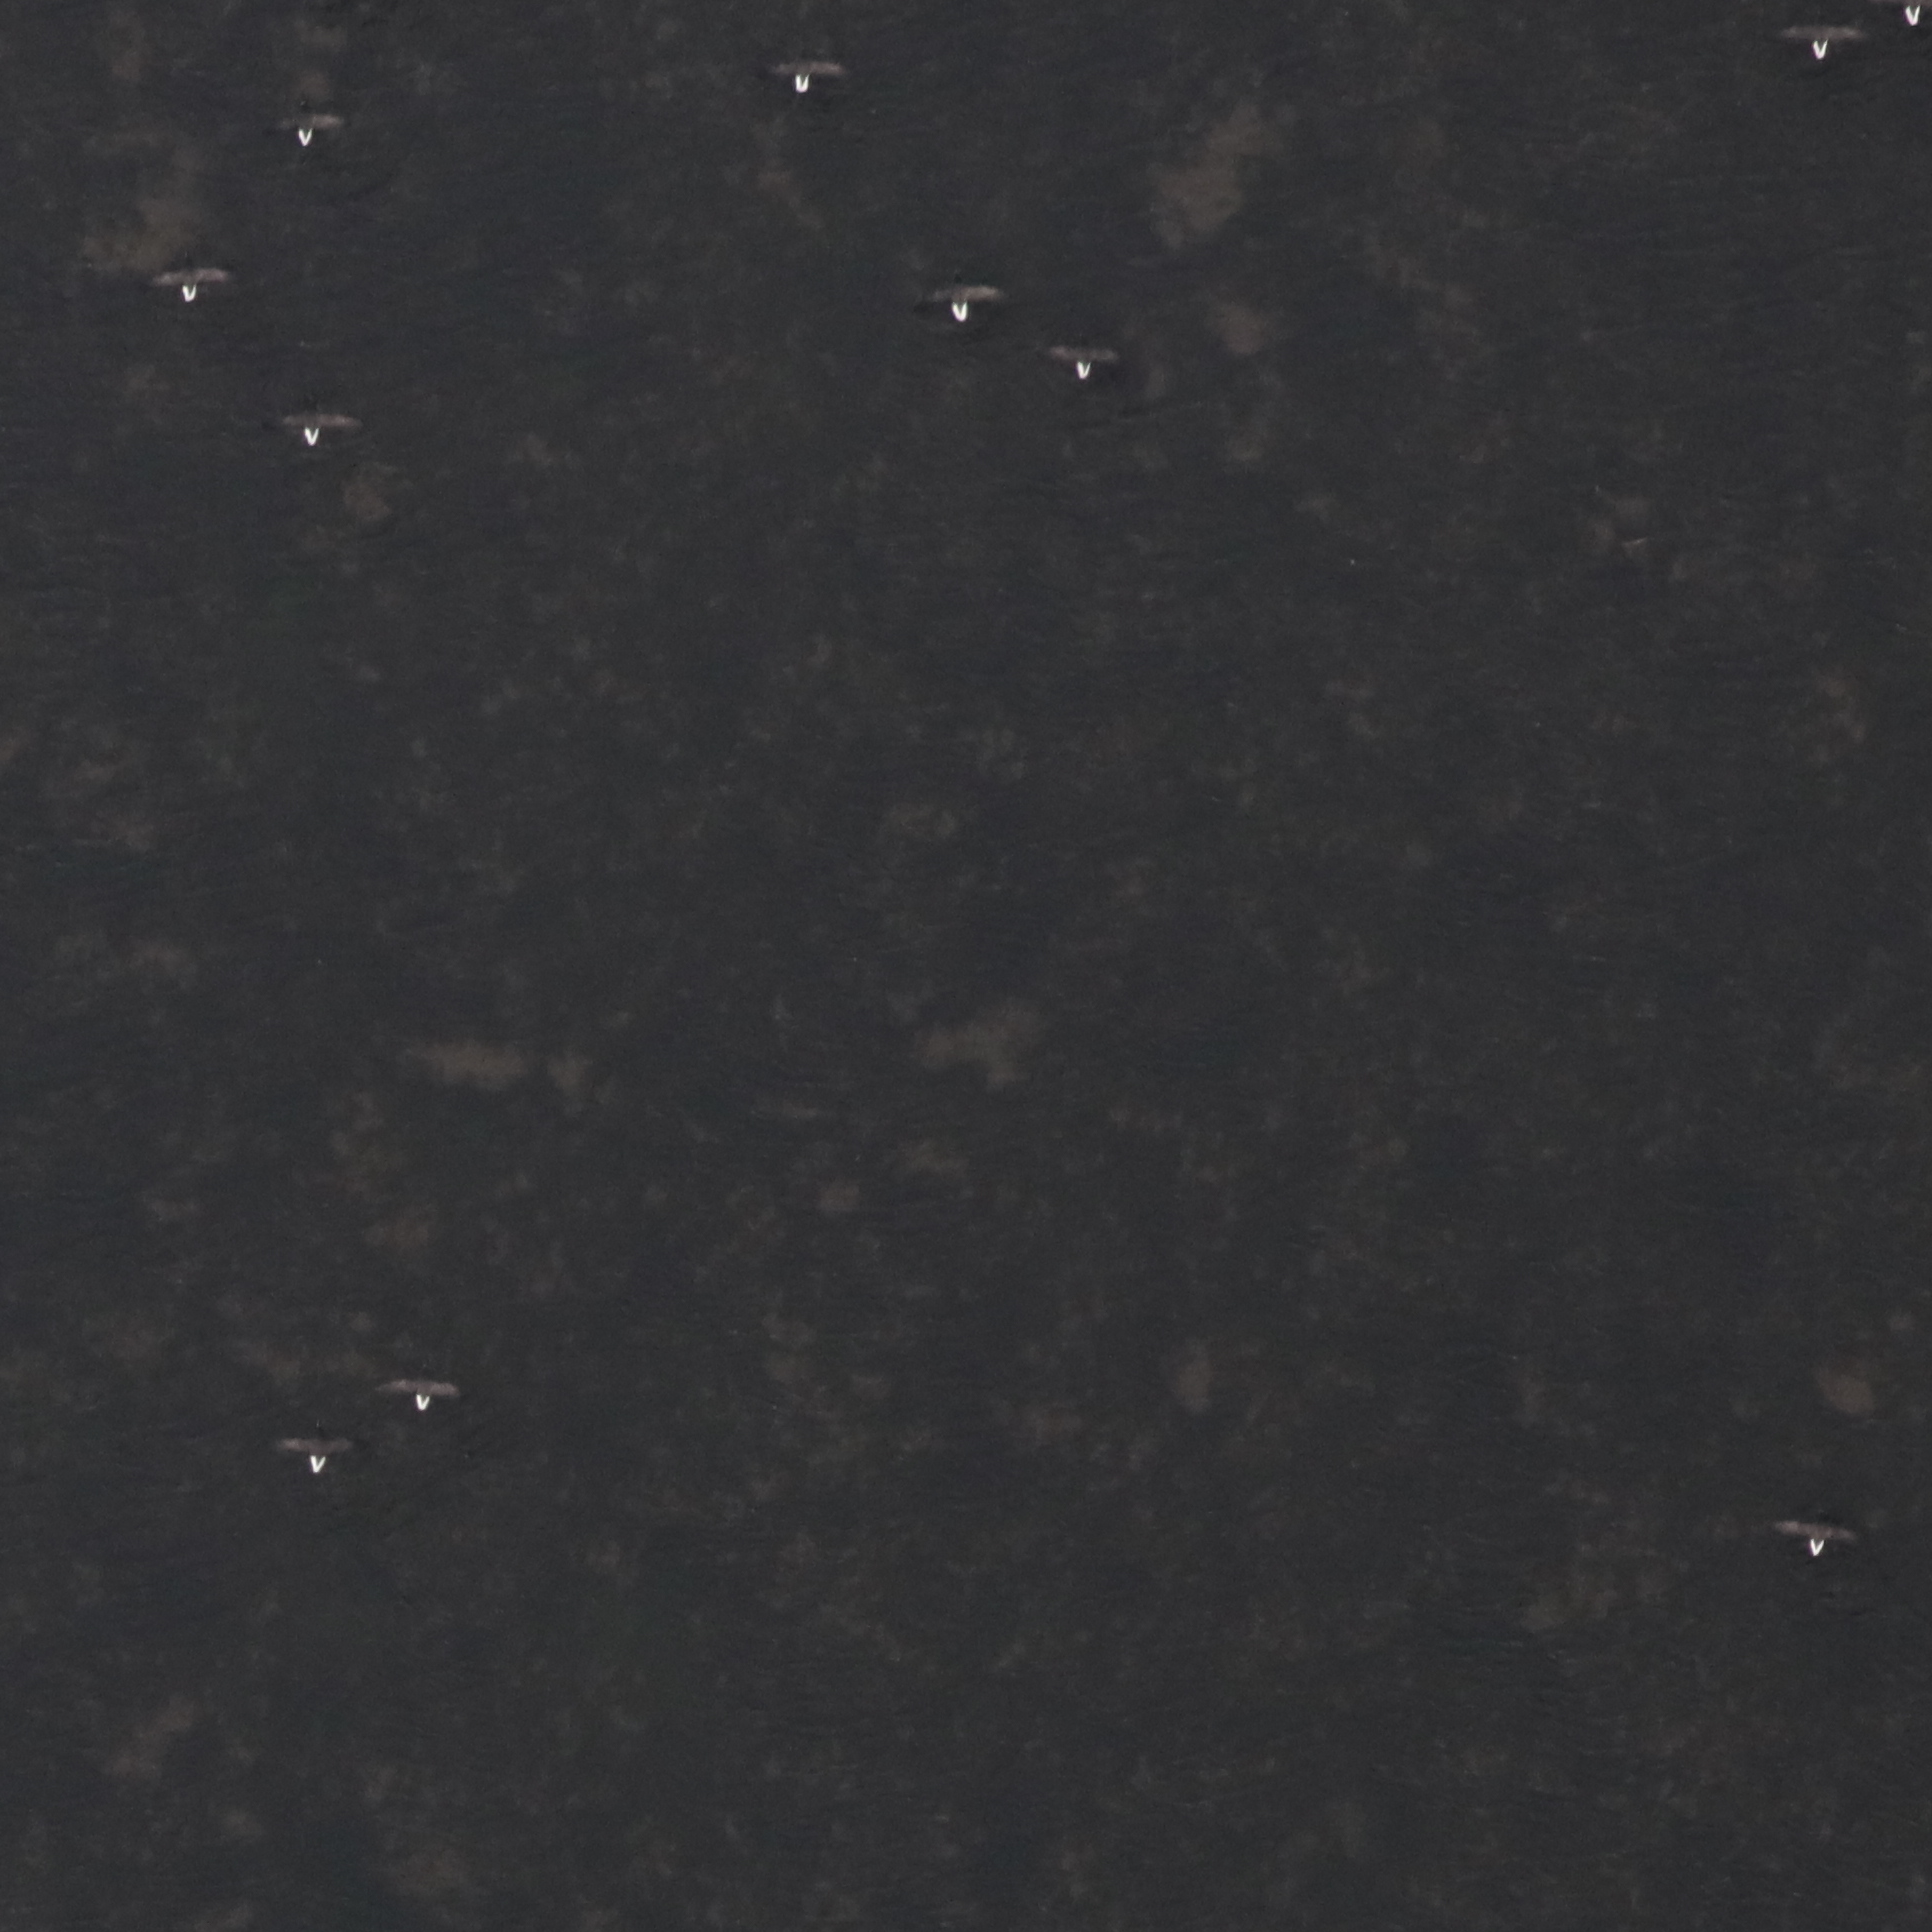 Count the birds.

10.